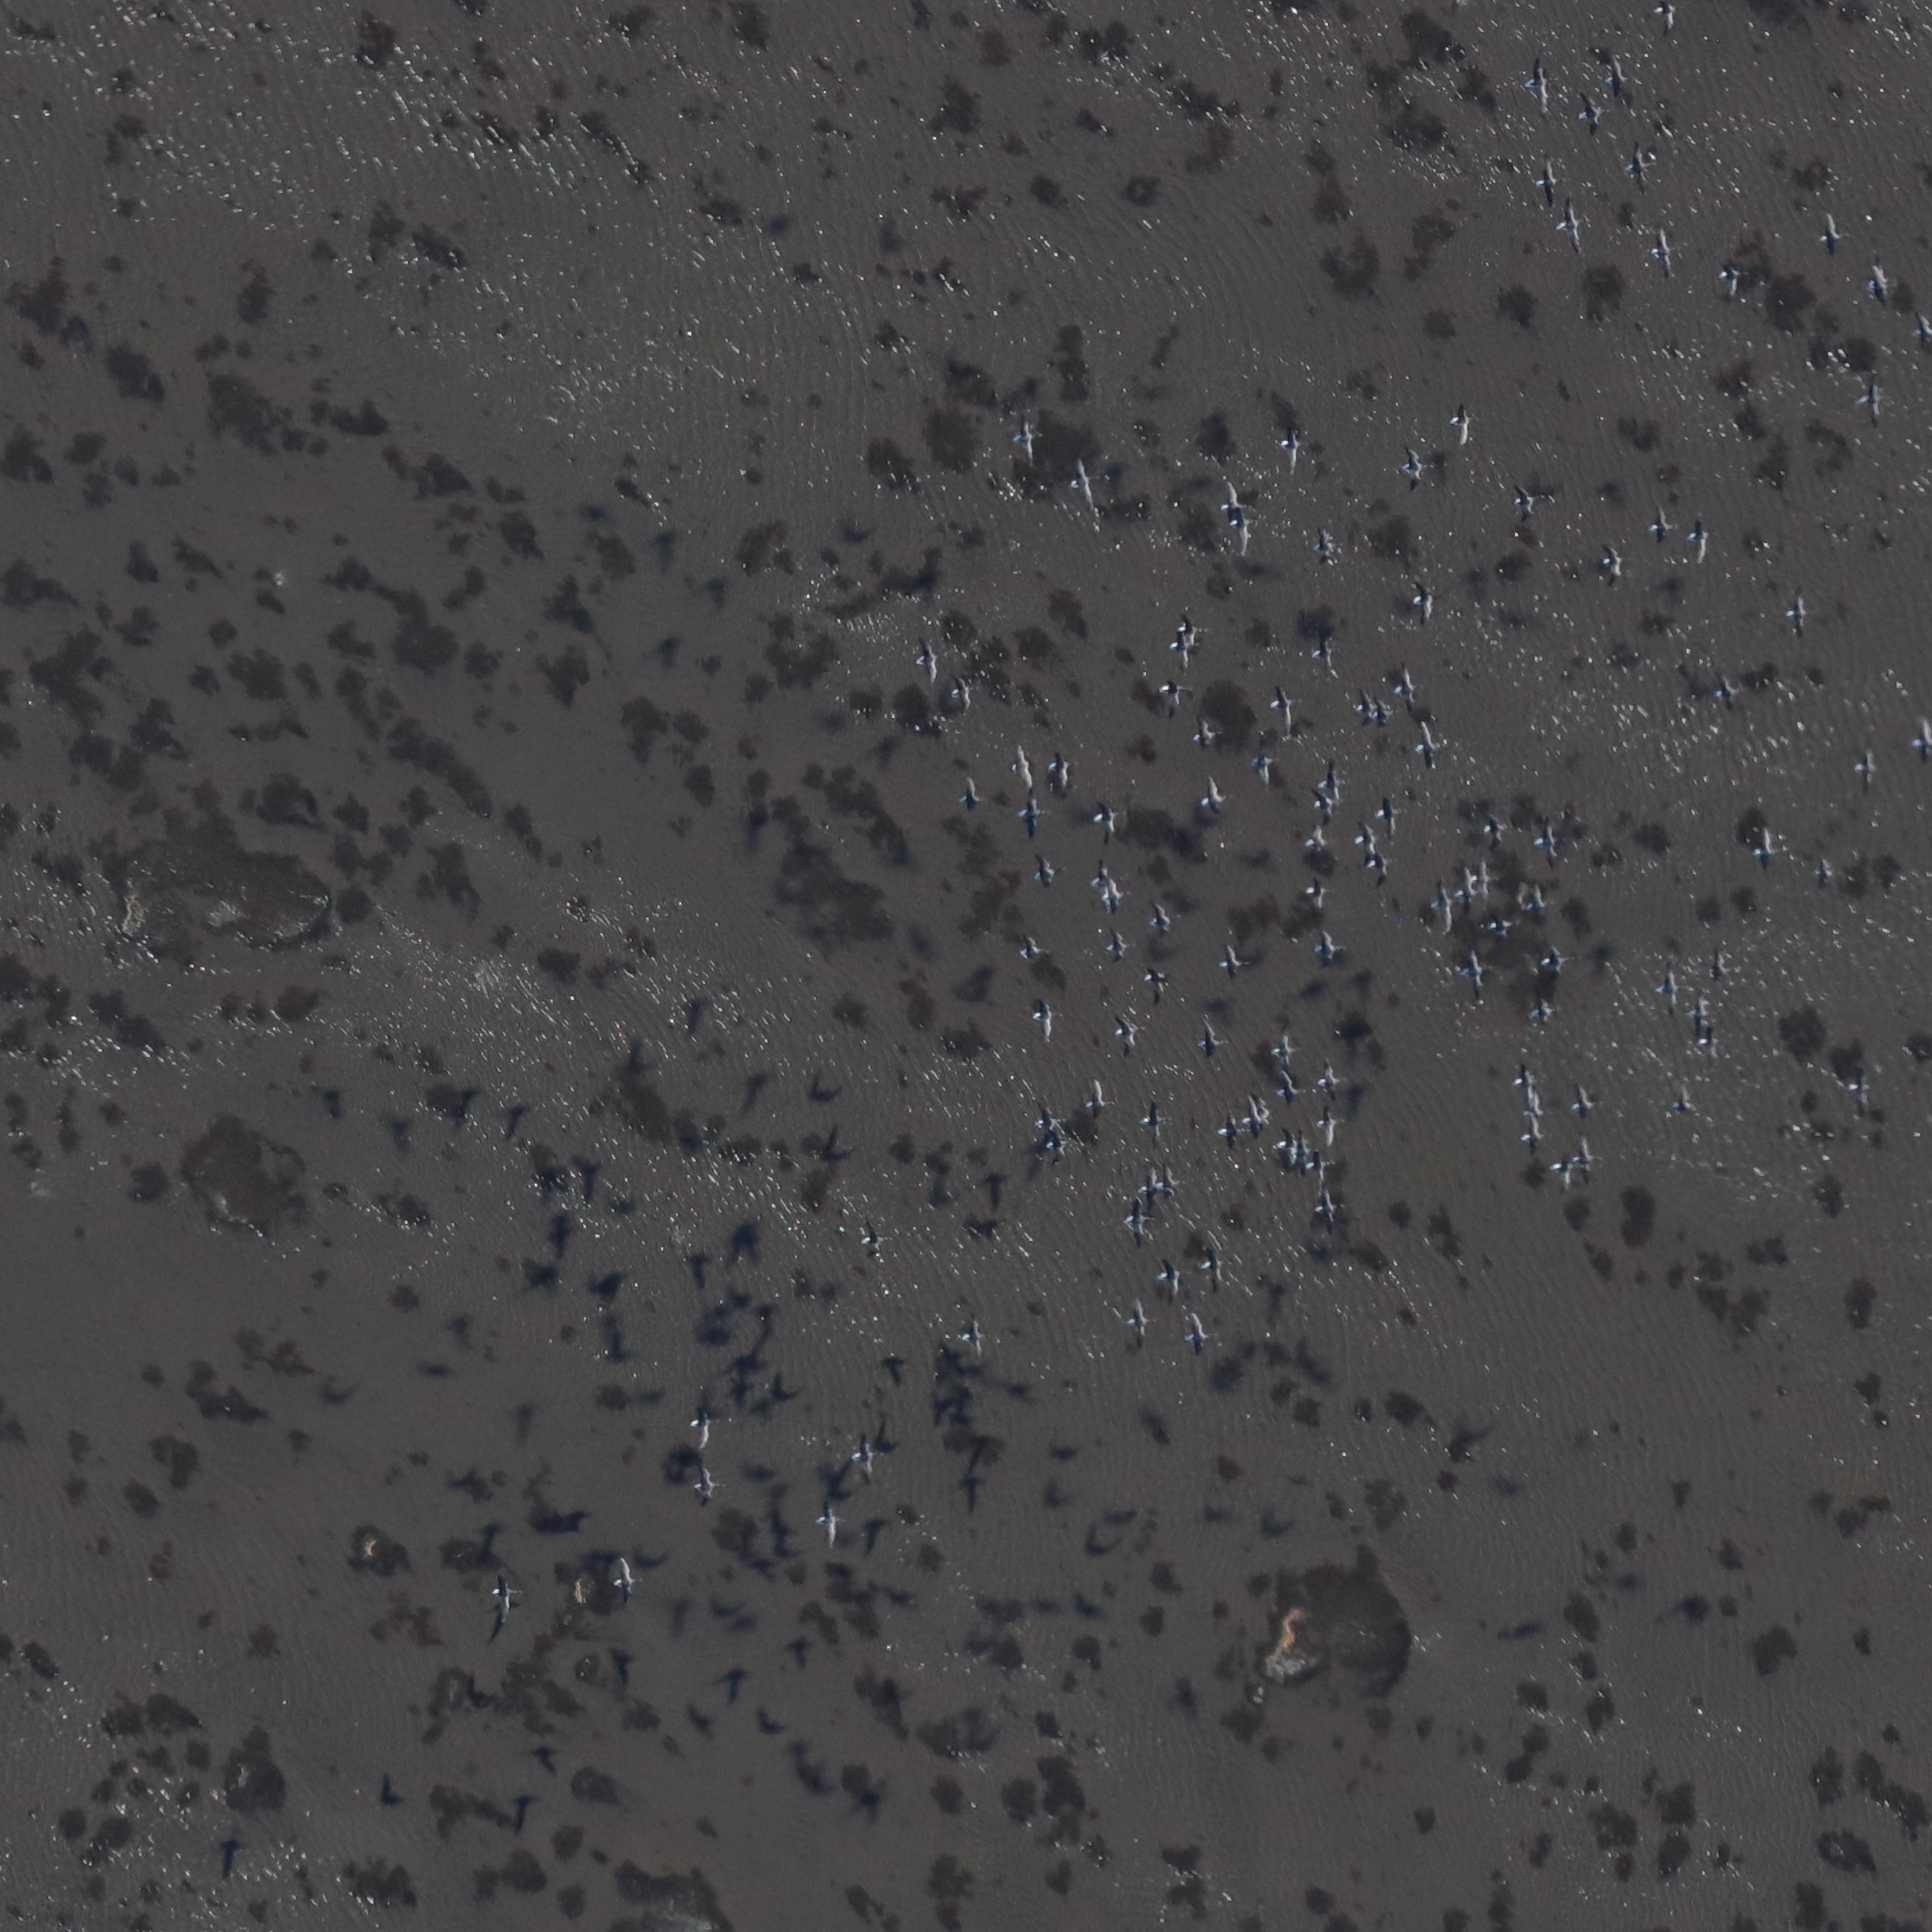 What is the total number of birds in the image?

121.